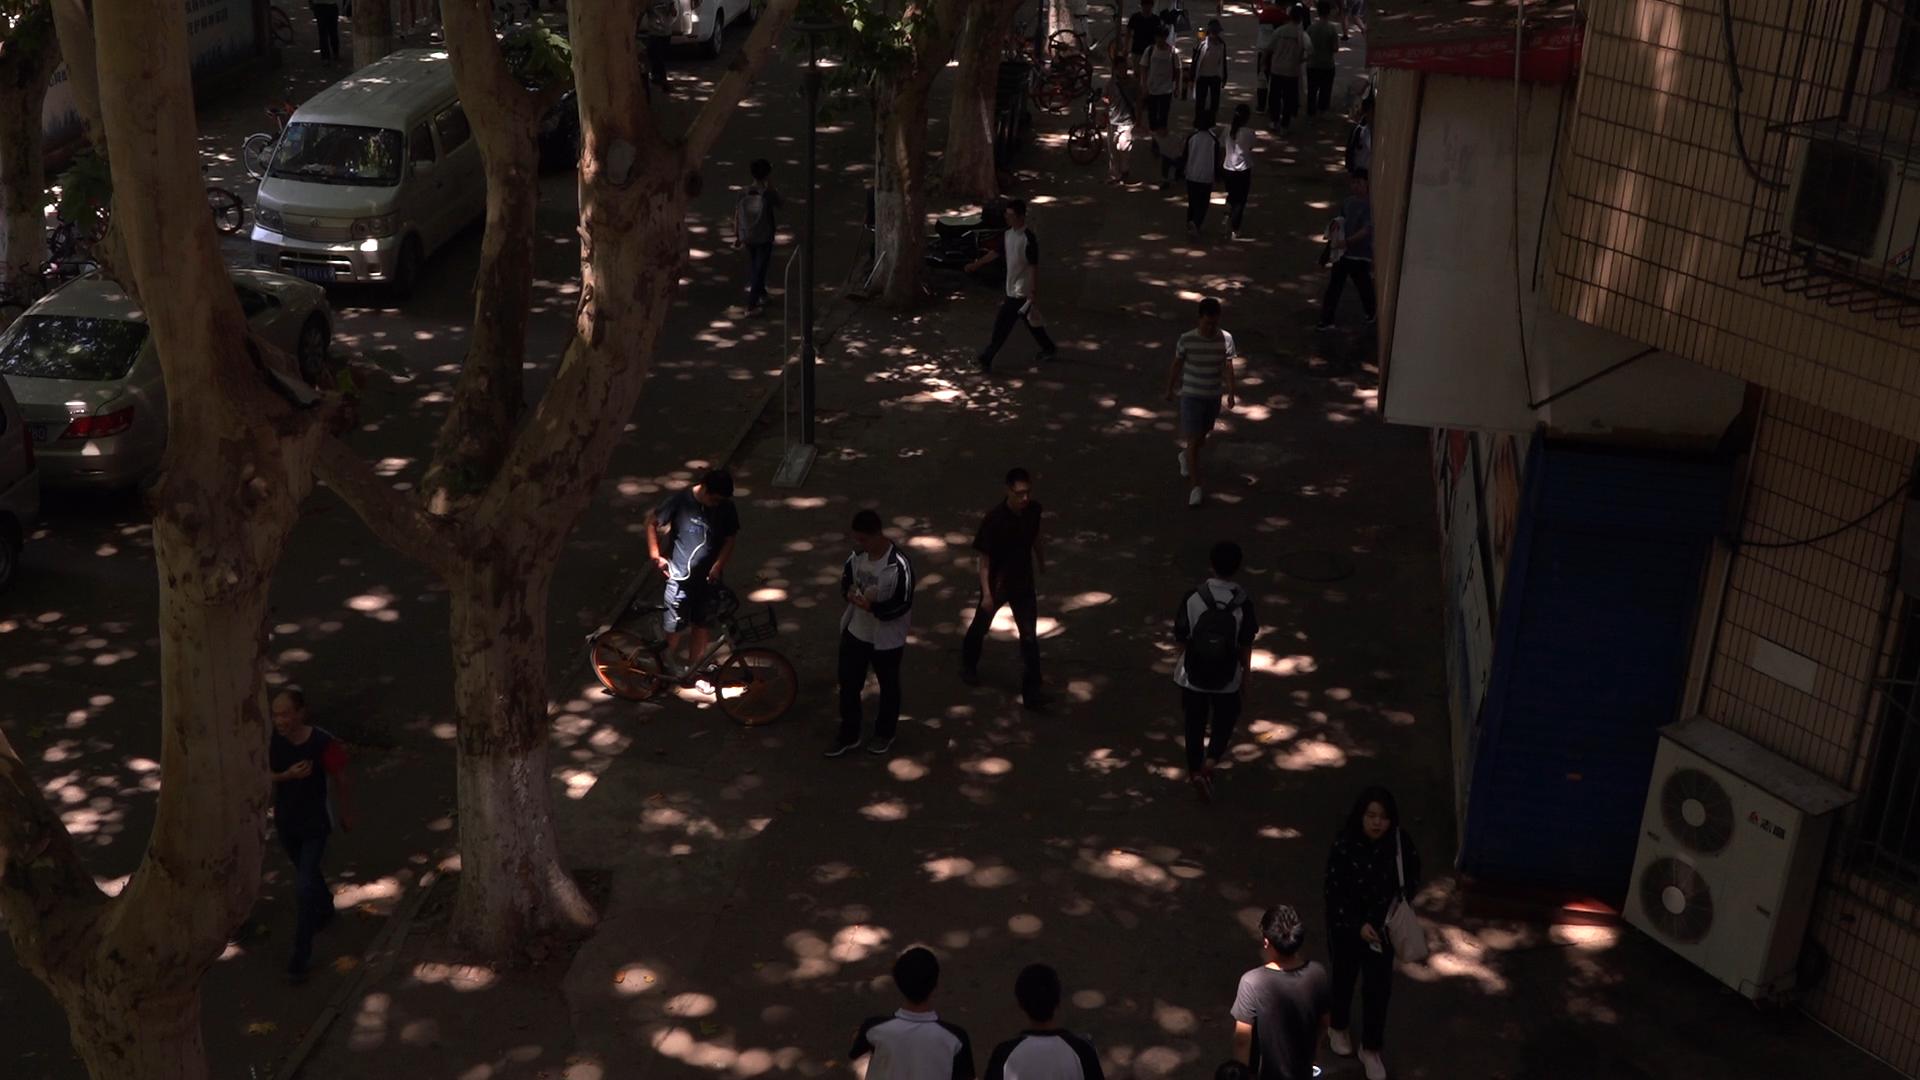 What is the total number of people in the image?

23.